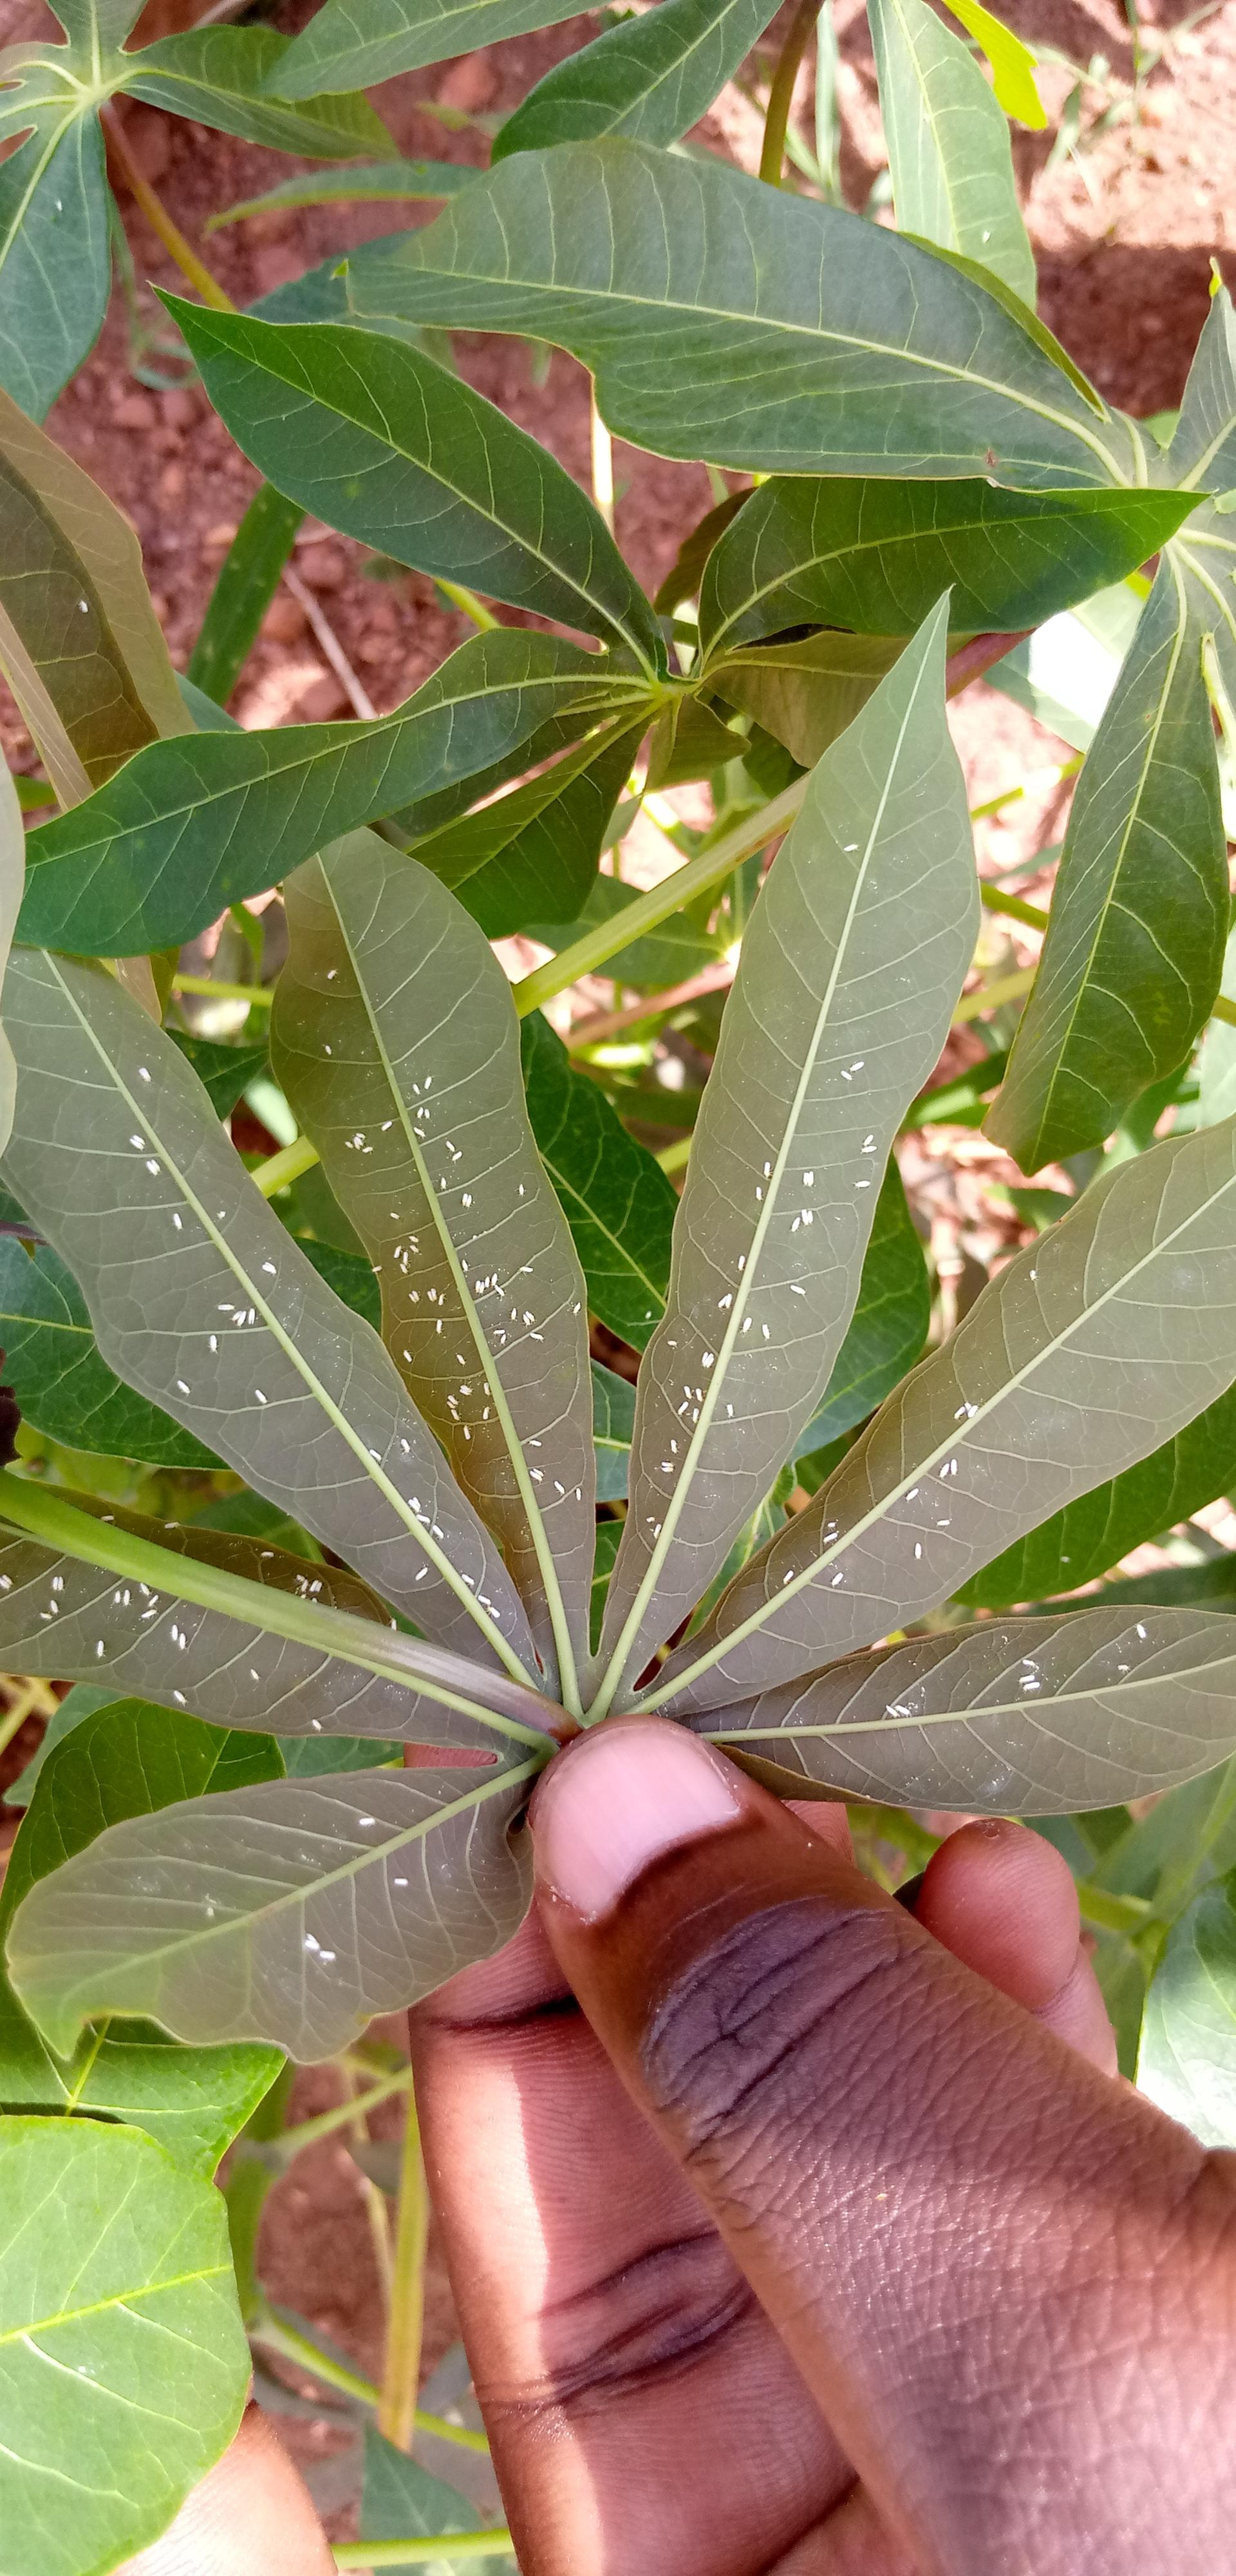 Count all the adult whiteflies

171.